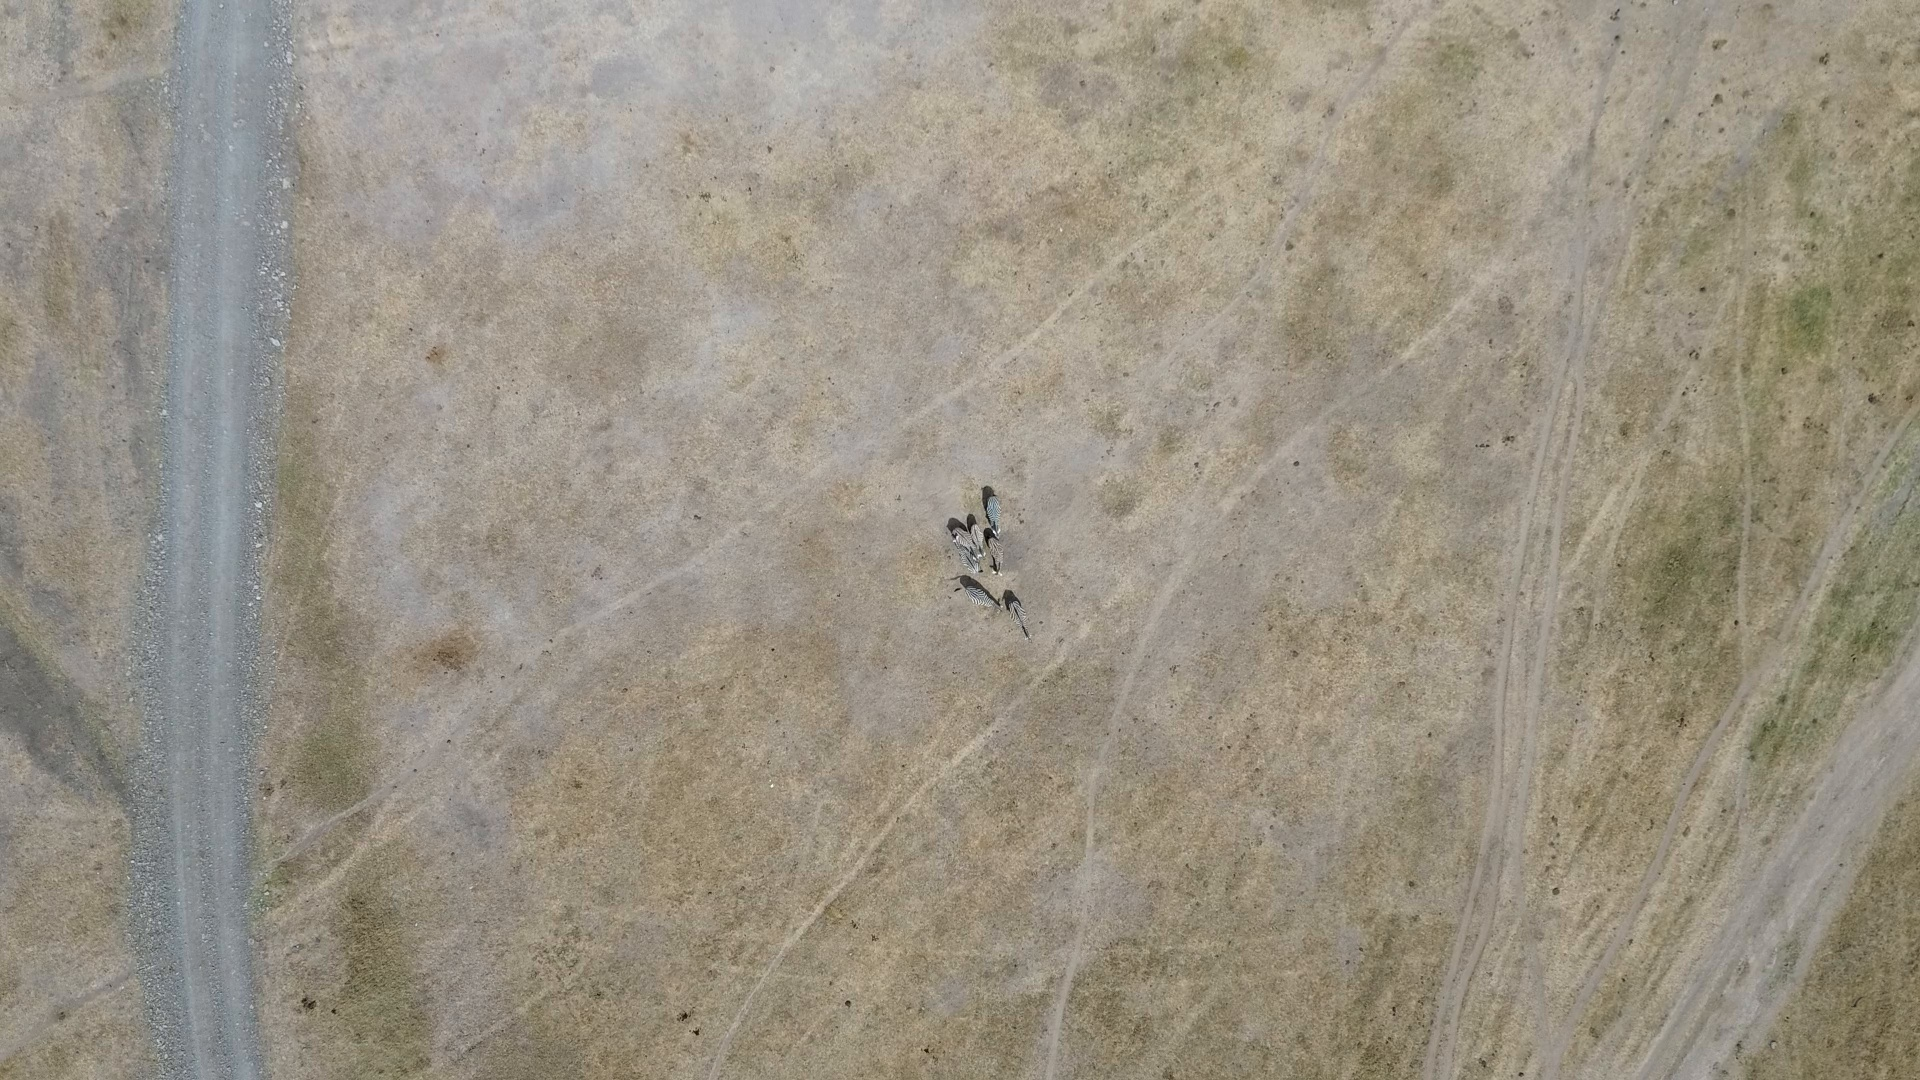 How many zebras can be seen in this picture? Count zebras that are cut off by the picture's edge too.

7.